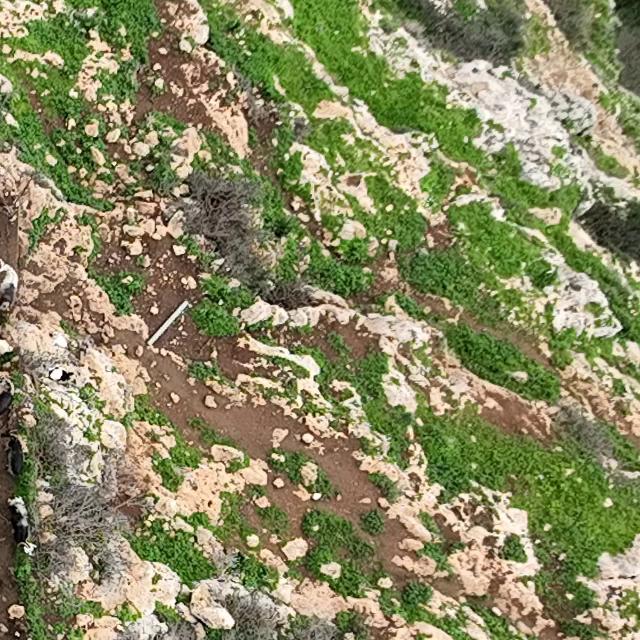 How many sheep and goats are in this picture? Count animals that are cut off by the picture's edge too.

6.